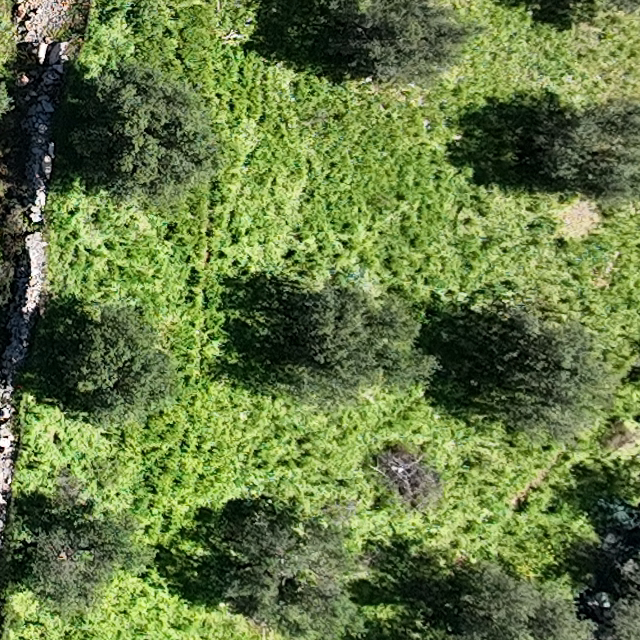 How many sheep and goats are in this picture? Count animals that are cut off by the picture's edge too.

3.